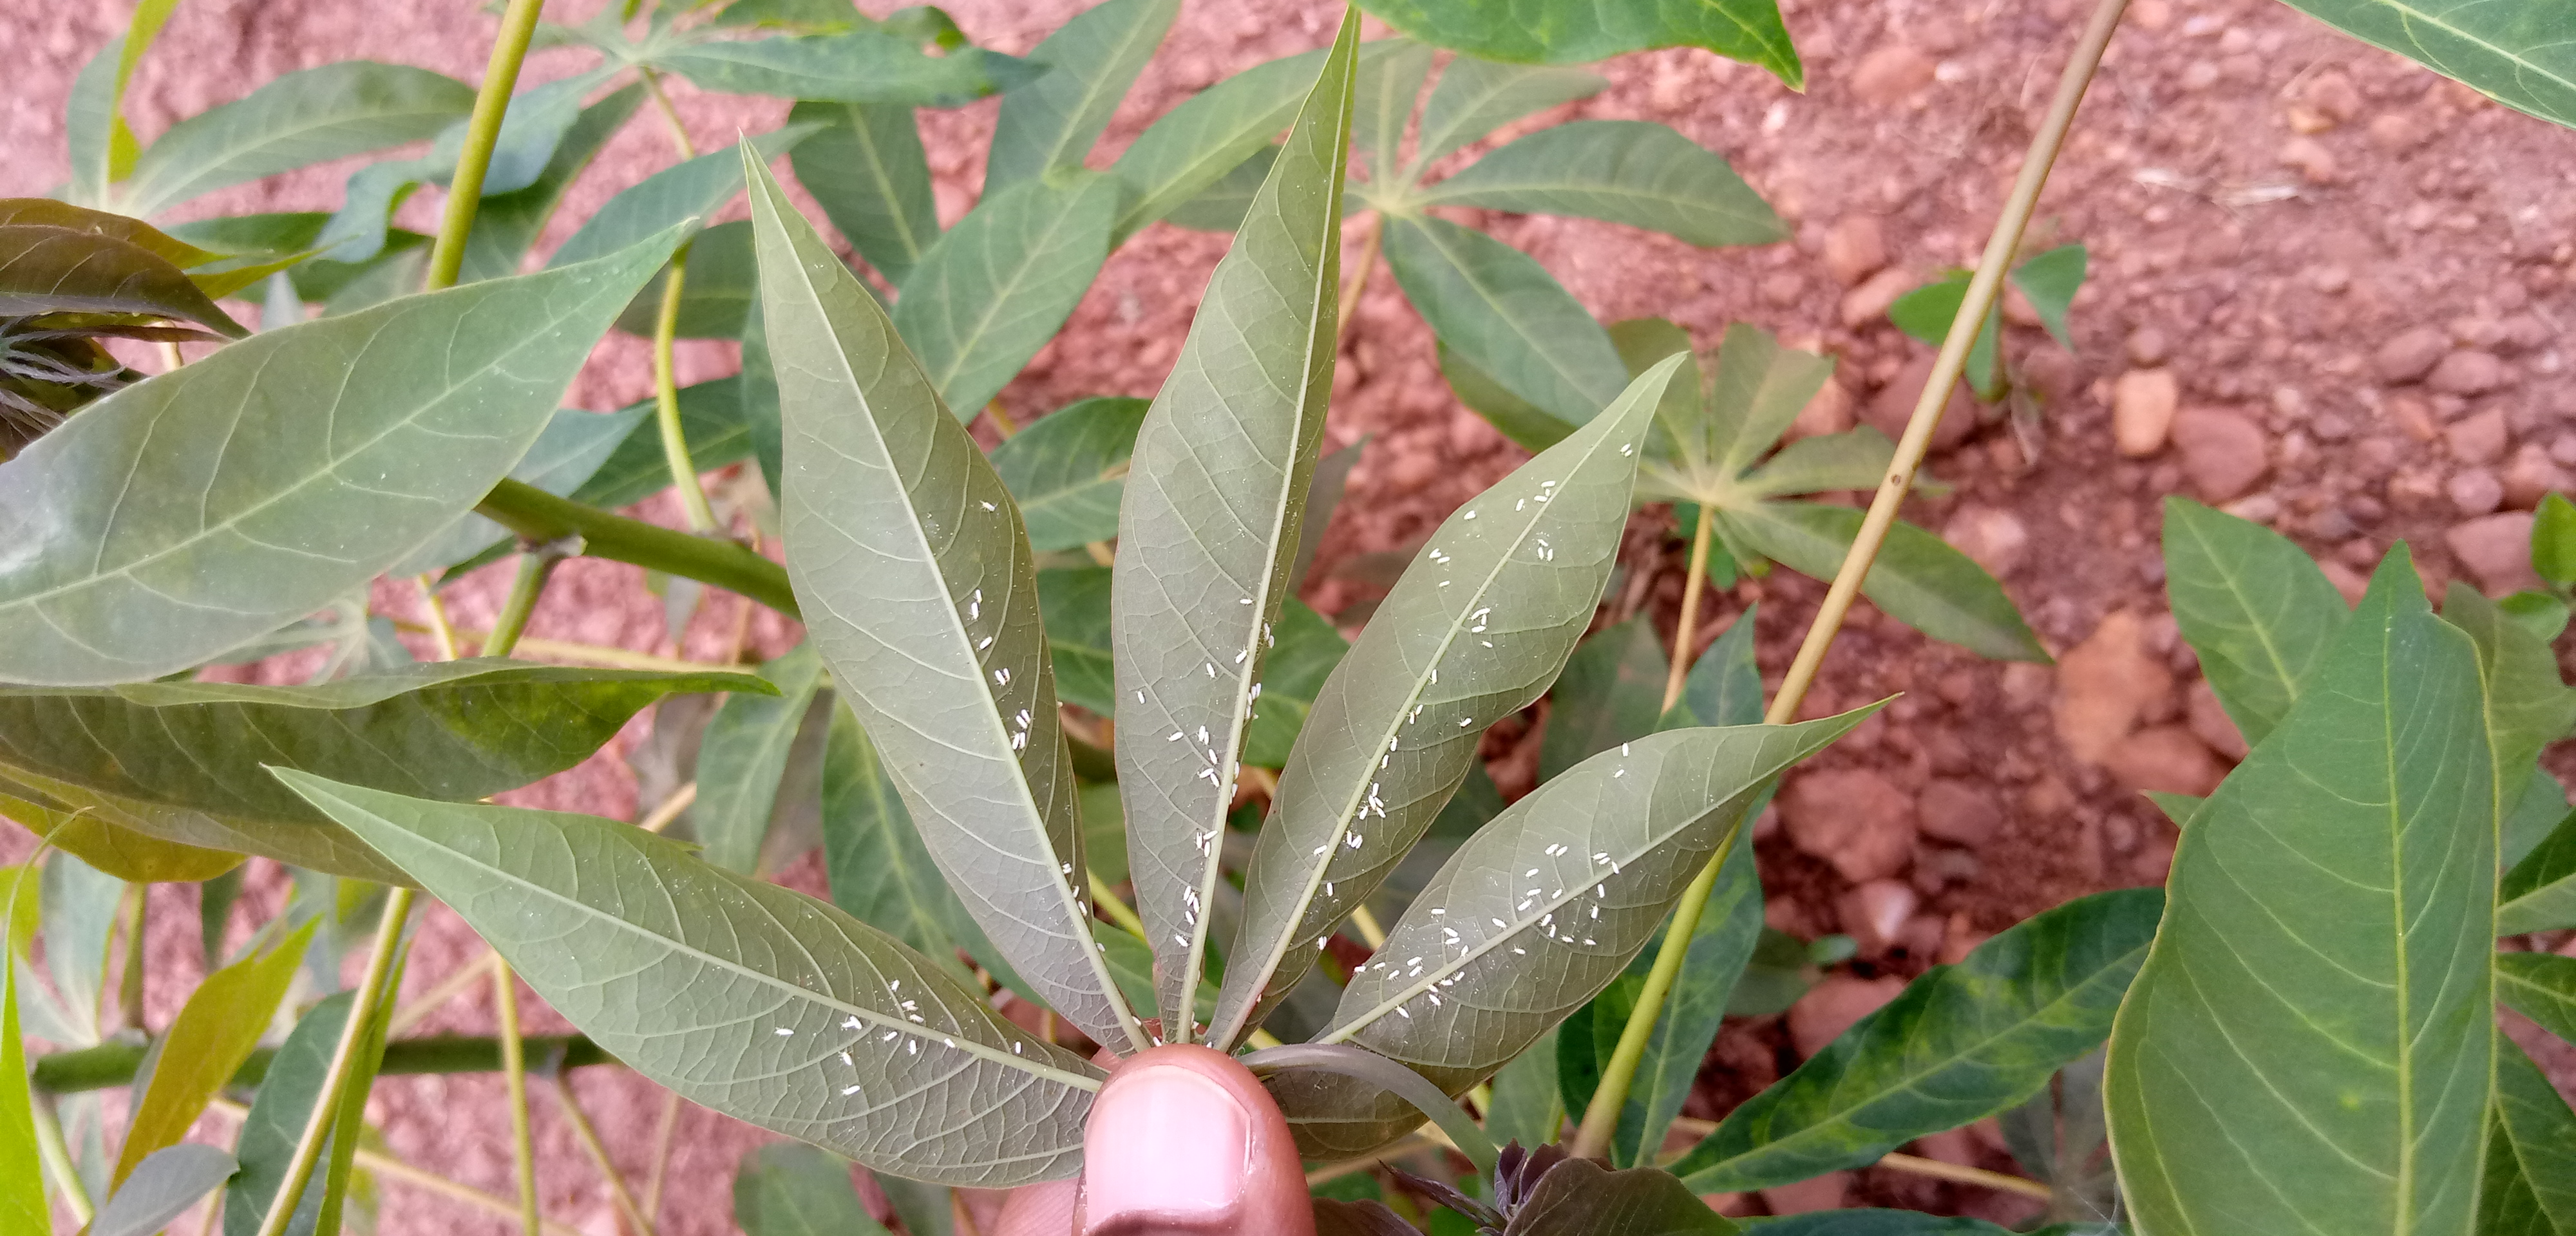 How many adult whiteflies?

129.